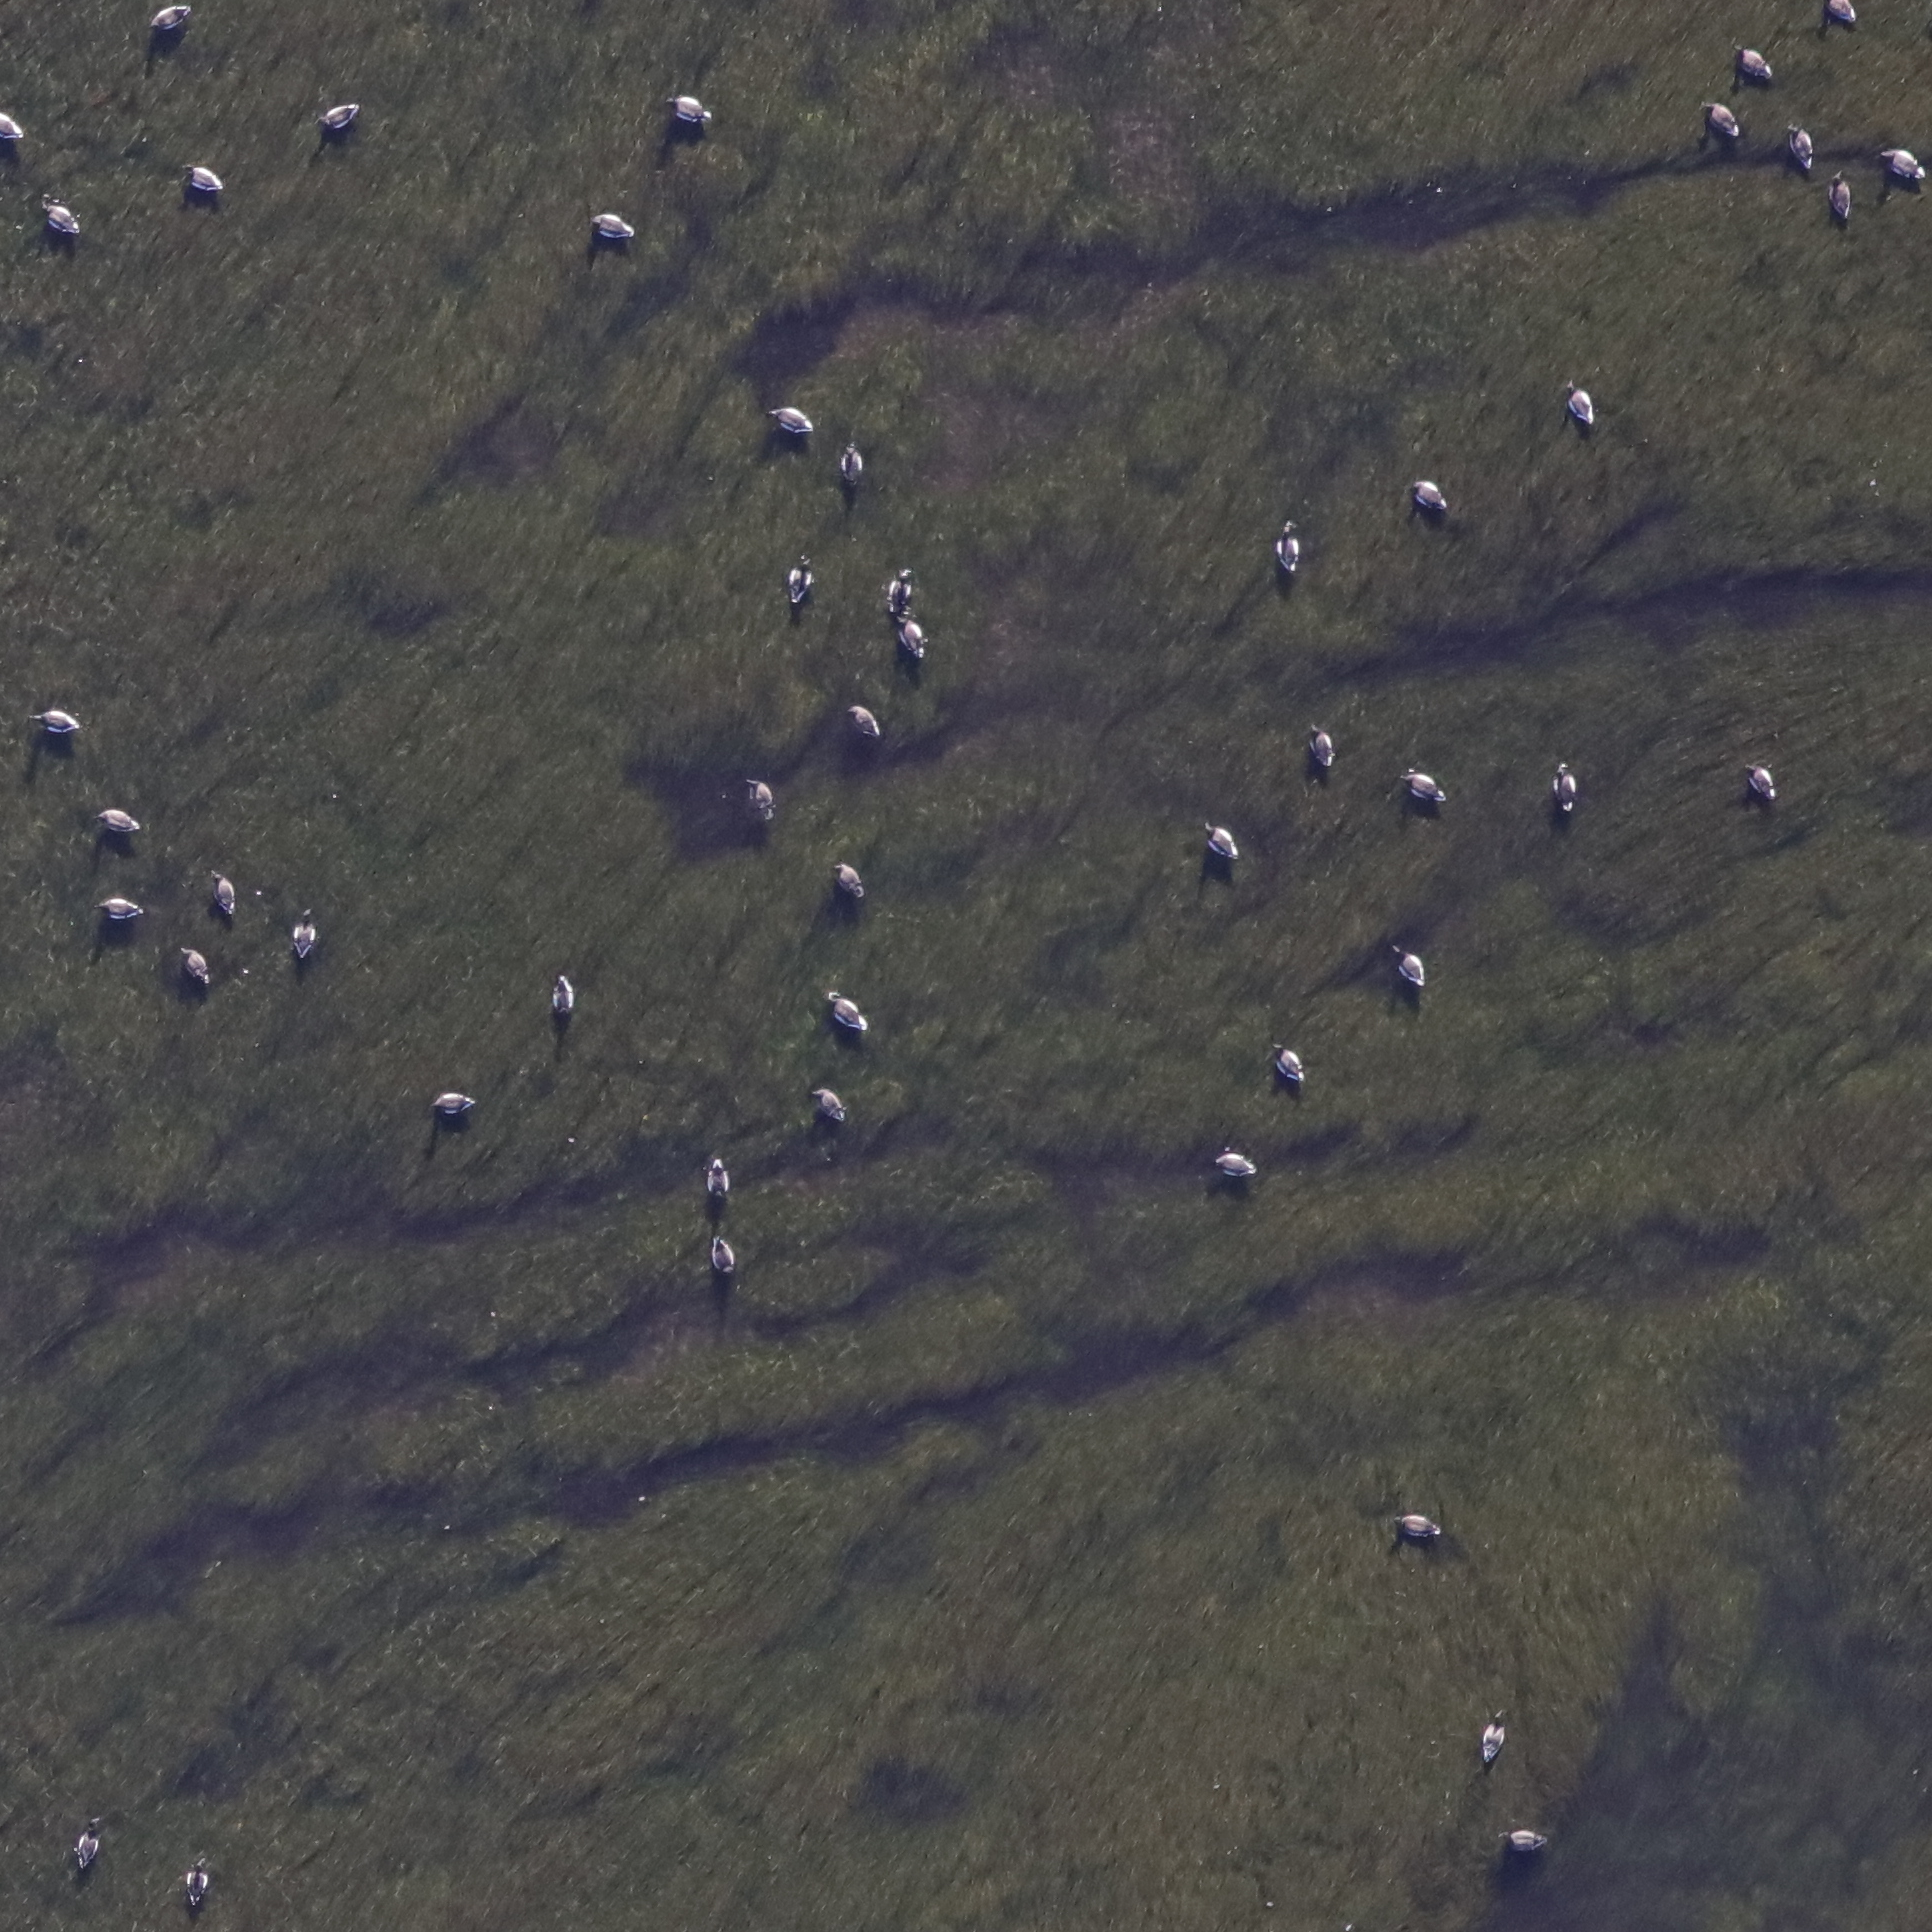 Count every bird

49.